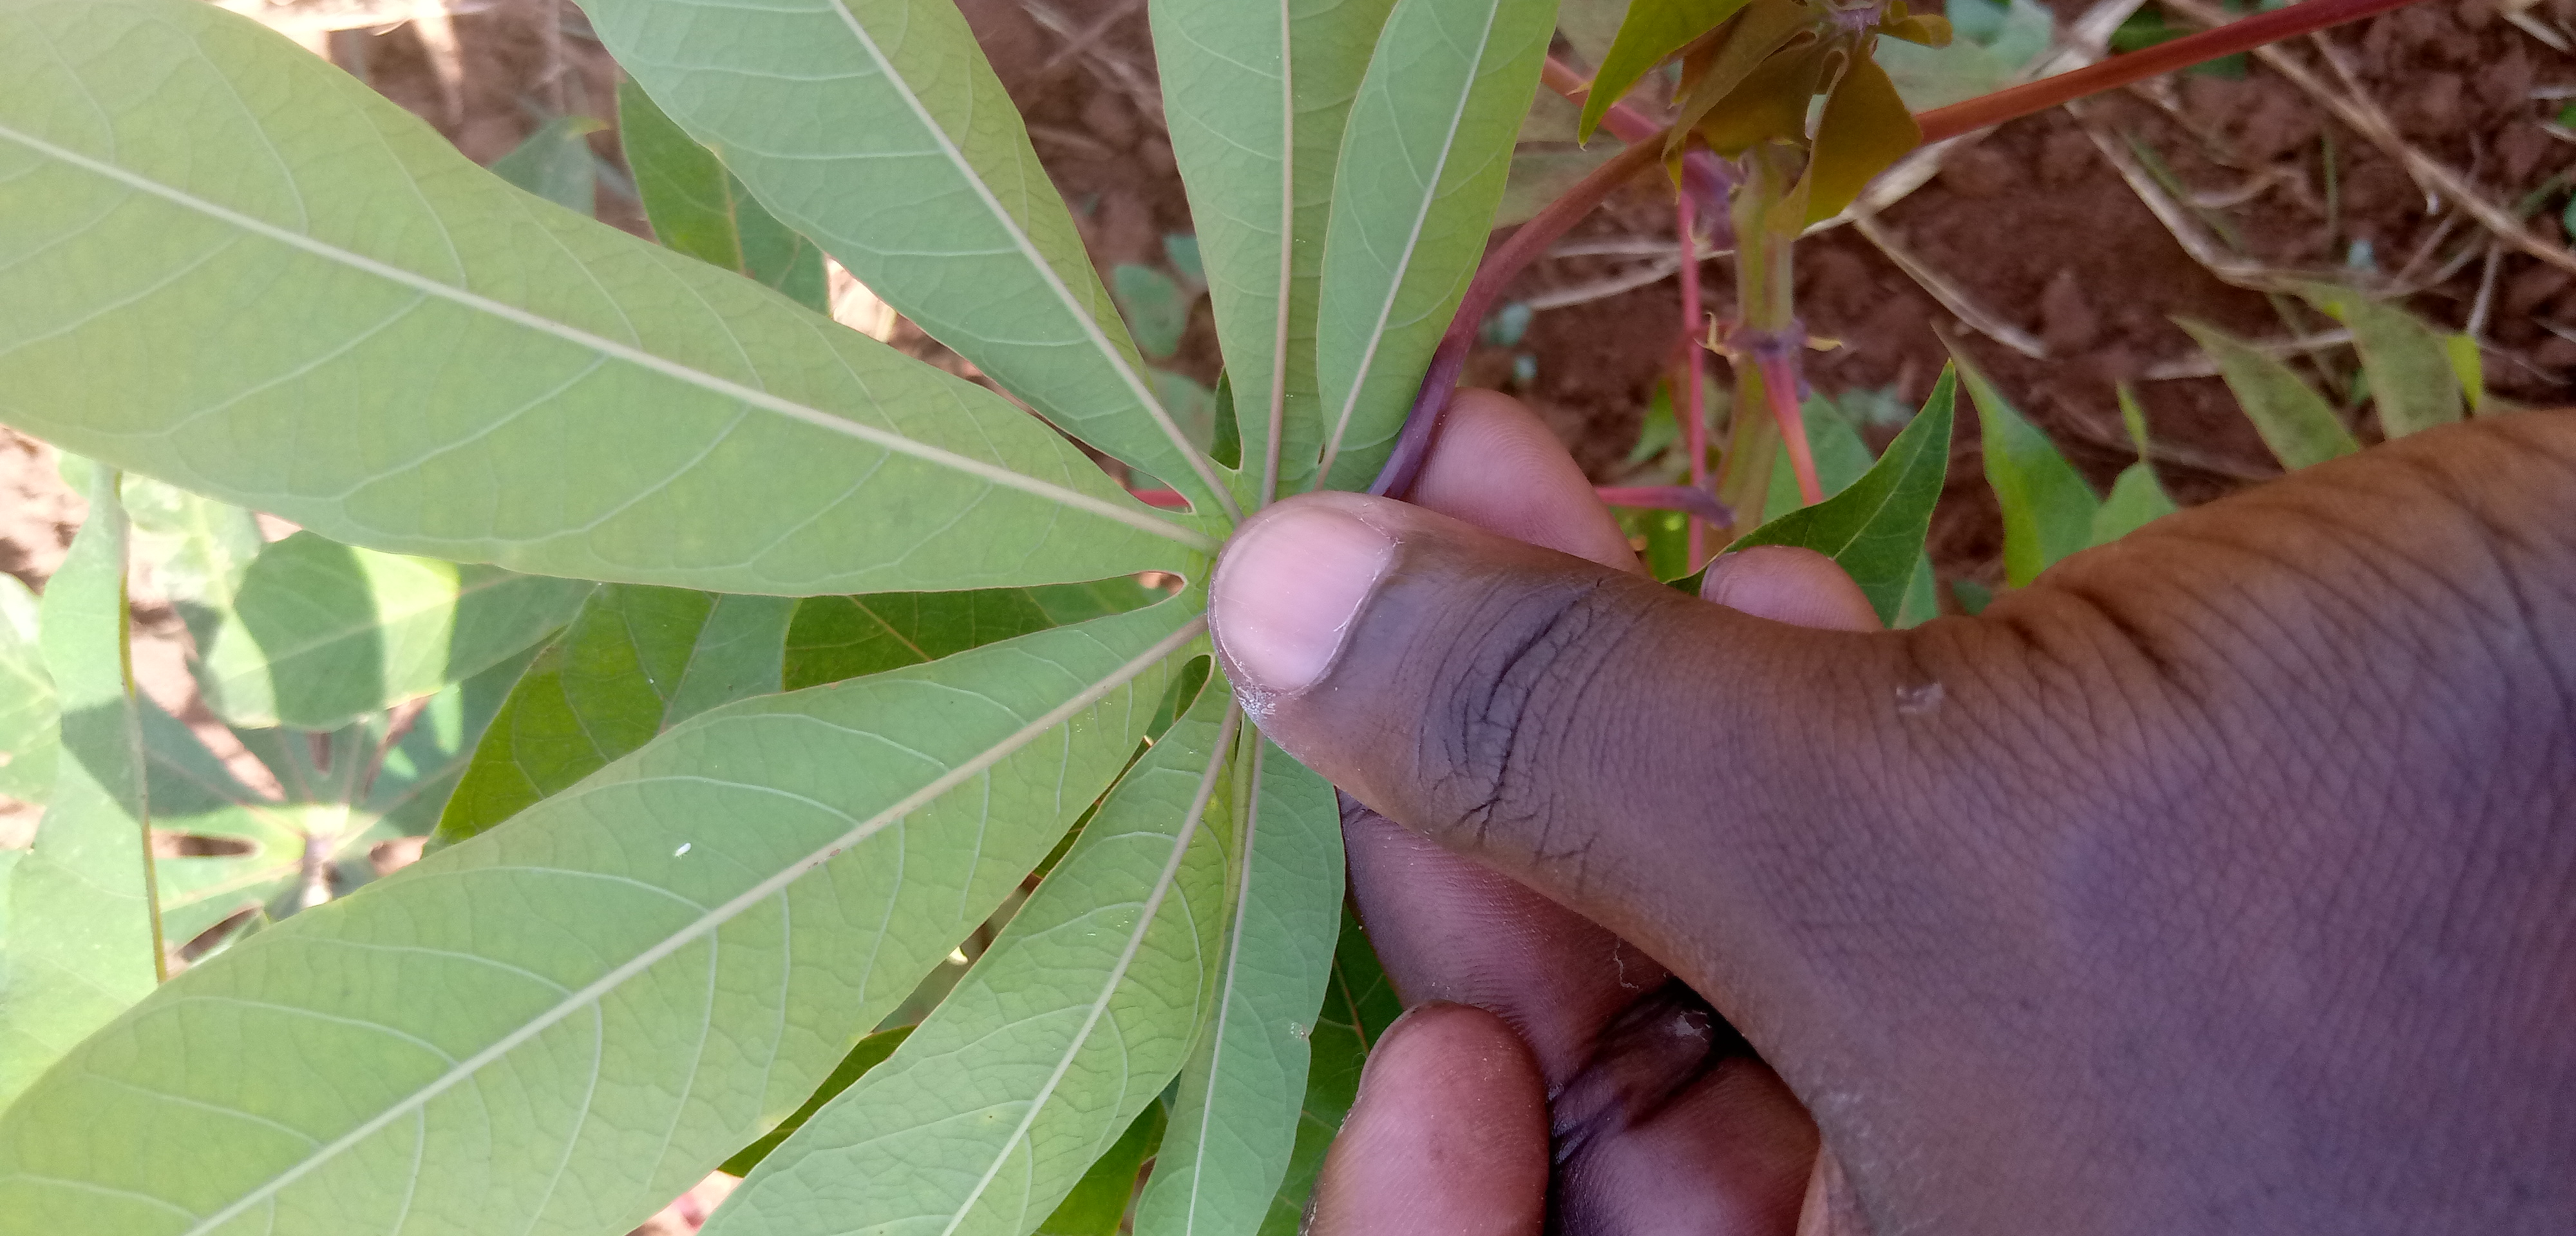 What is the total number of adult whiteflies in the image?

1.